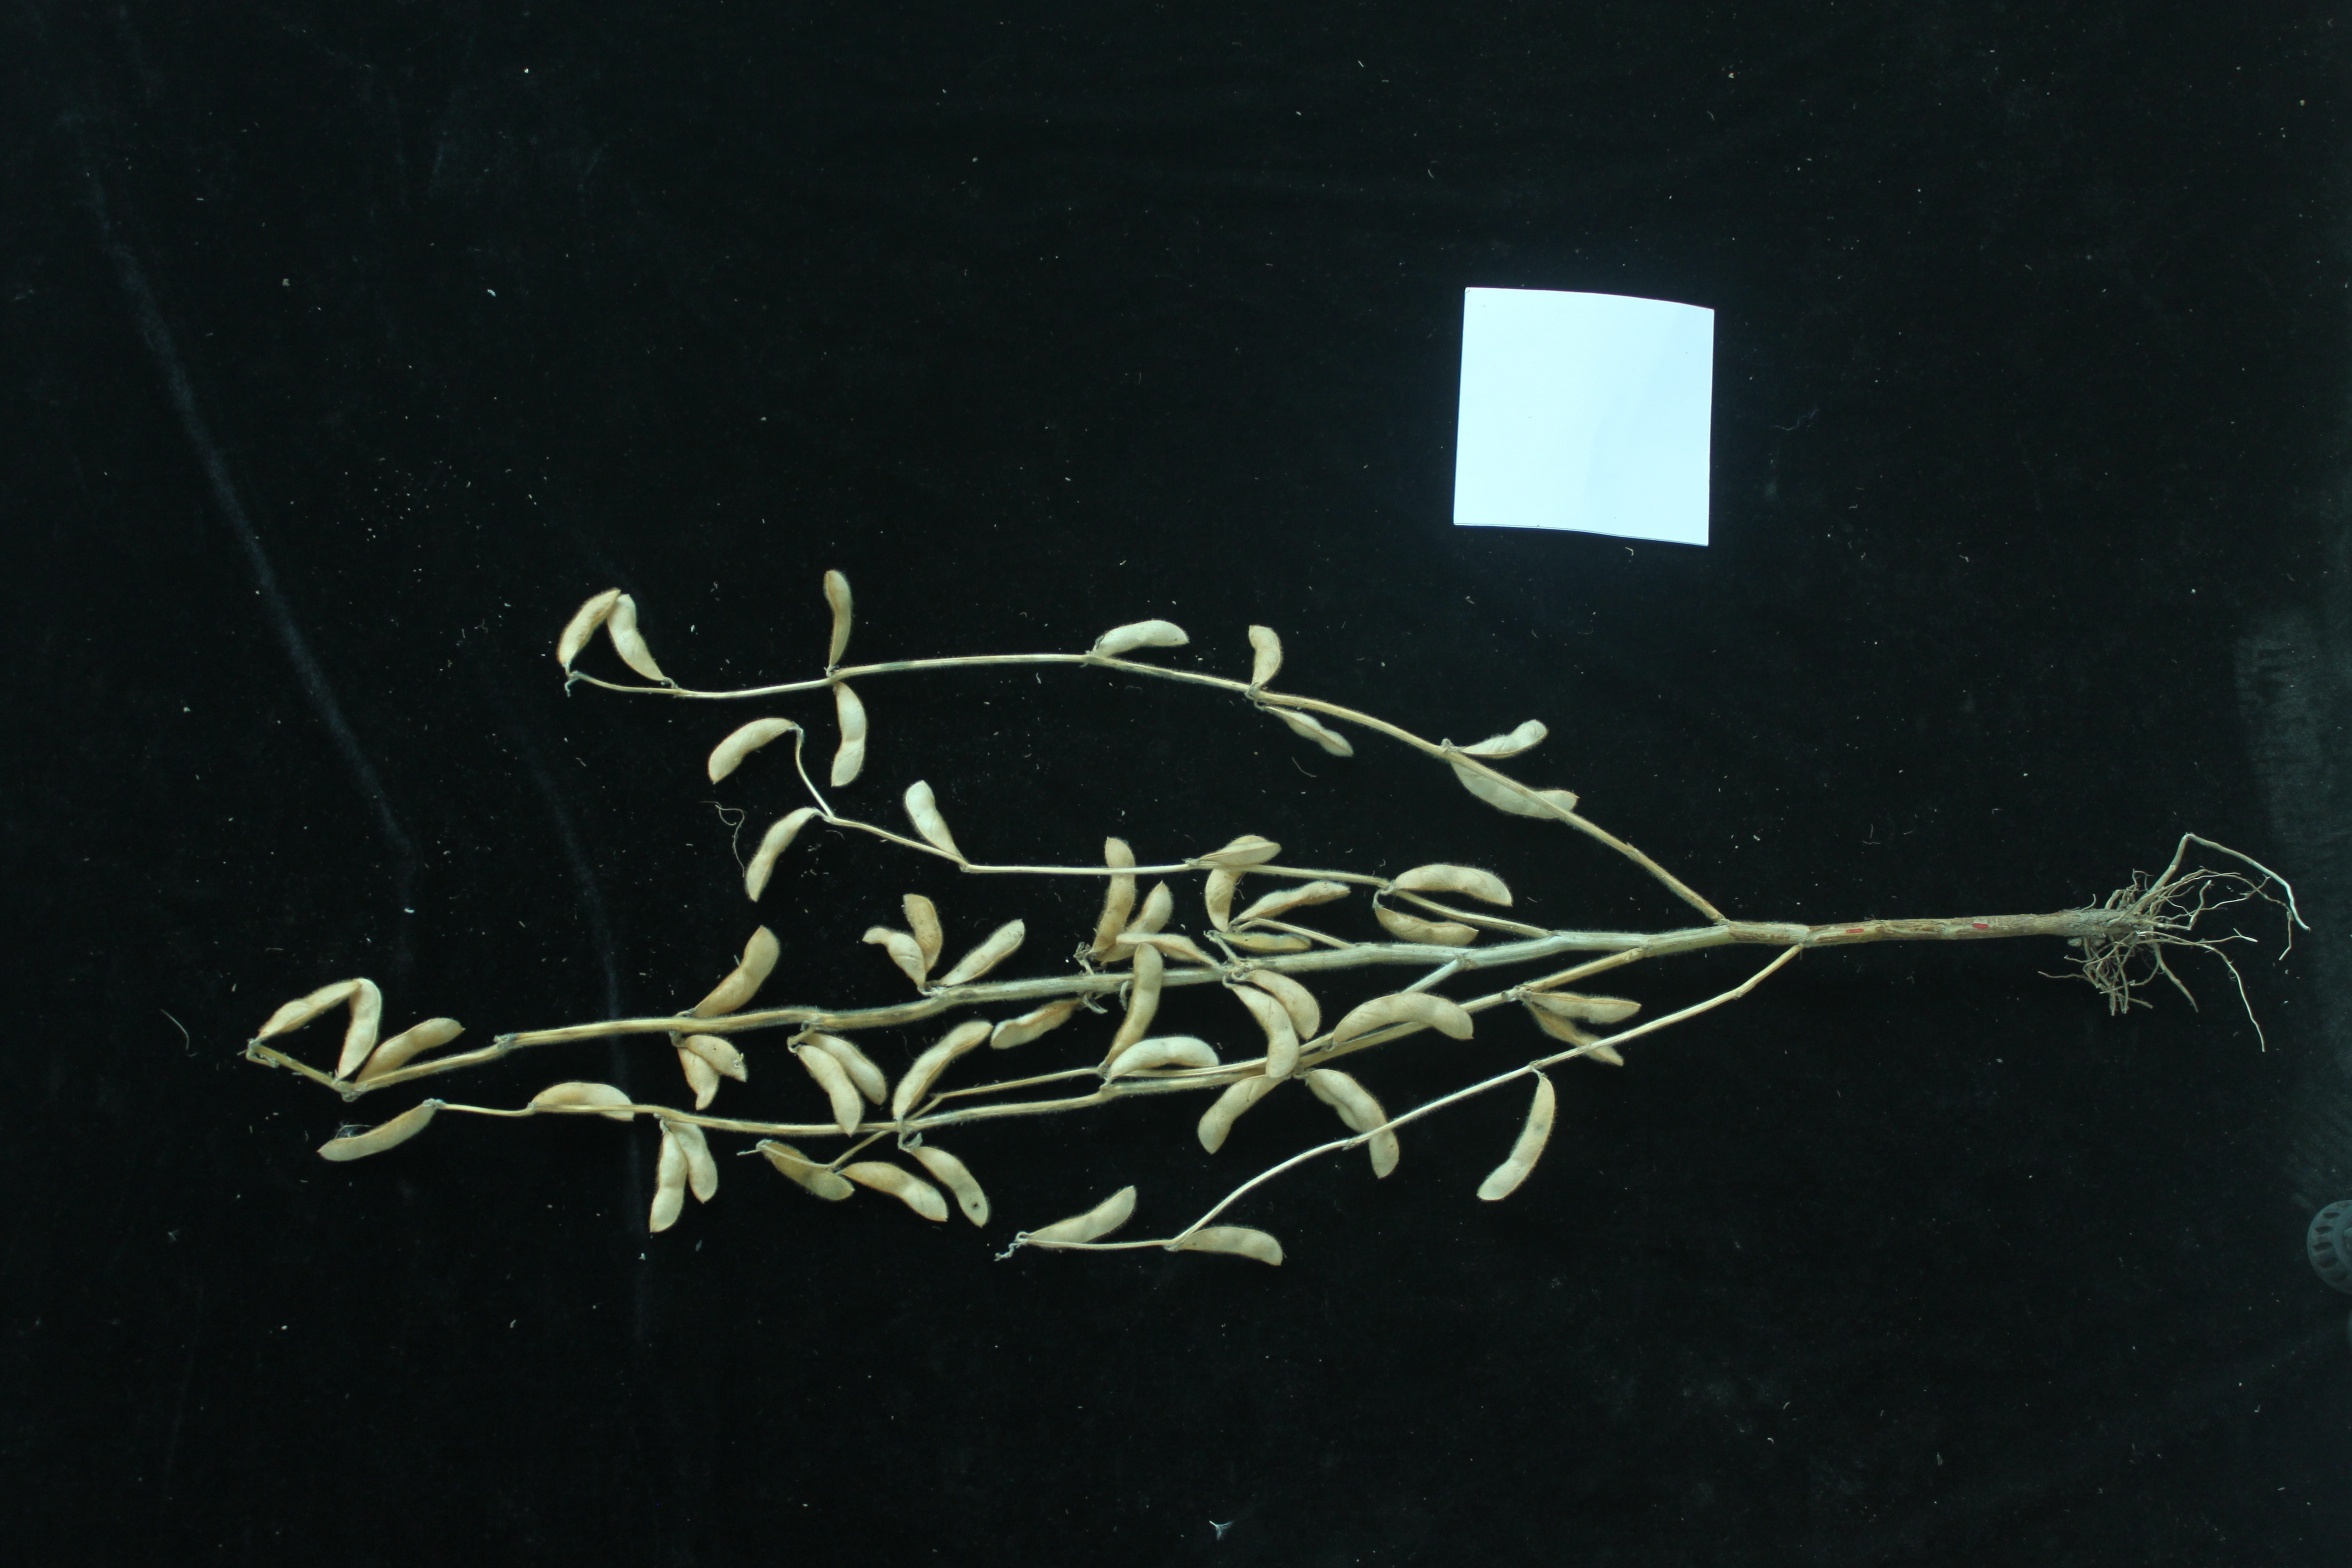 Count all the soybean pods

54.